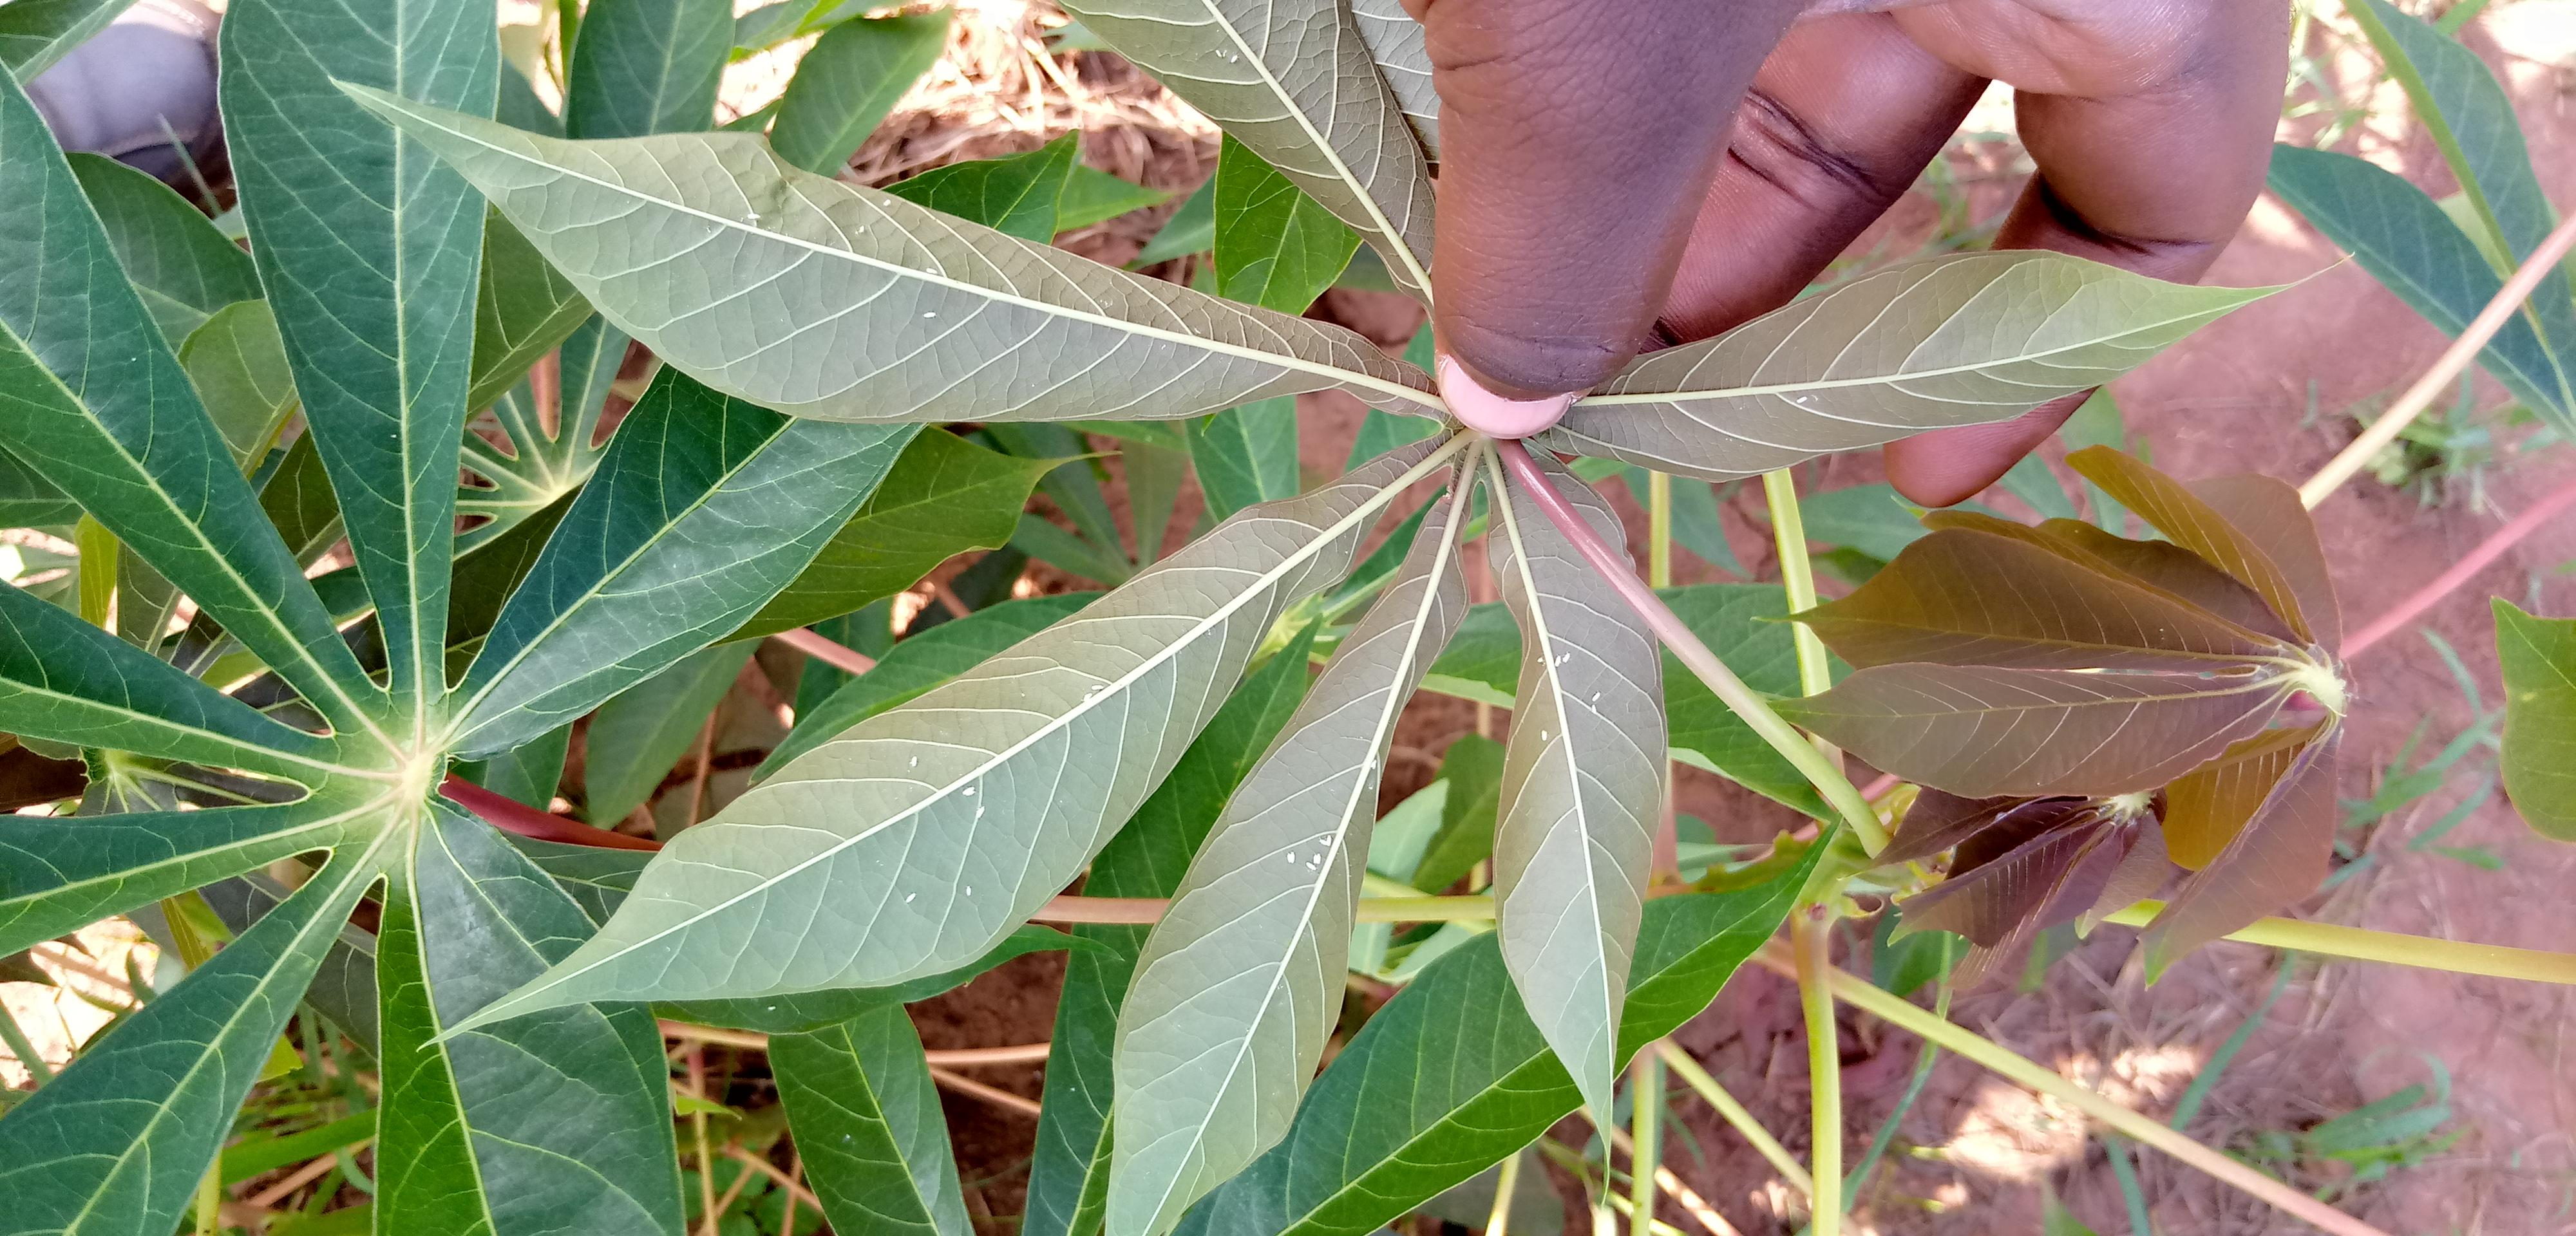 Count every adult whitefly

31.